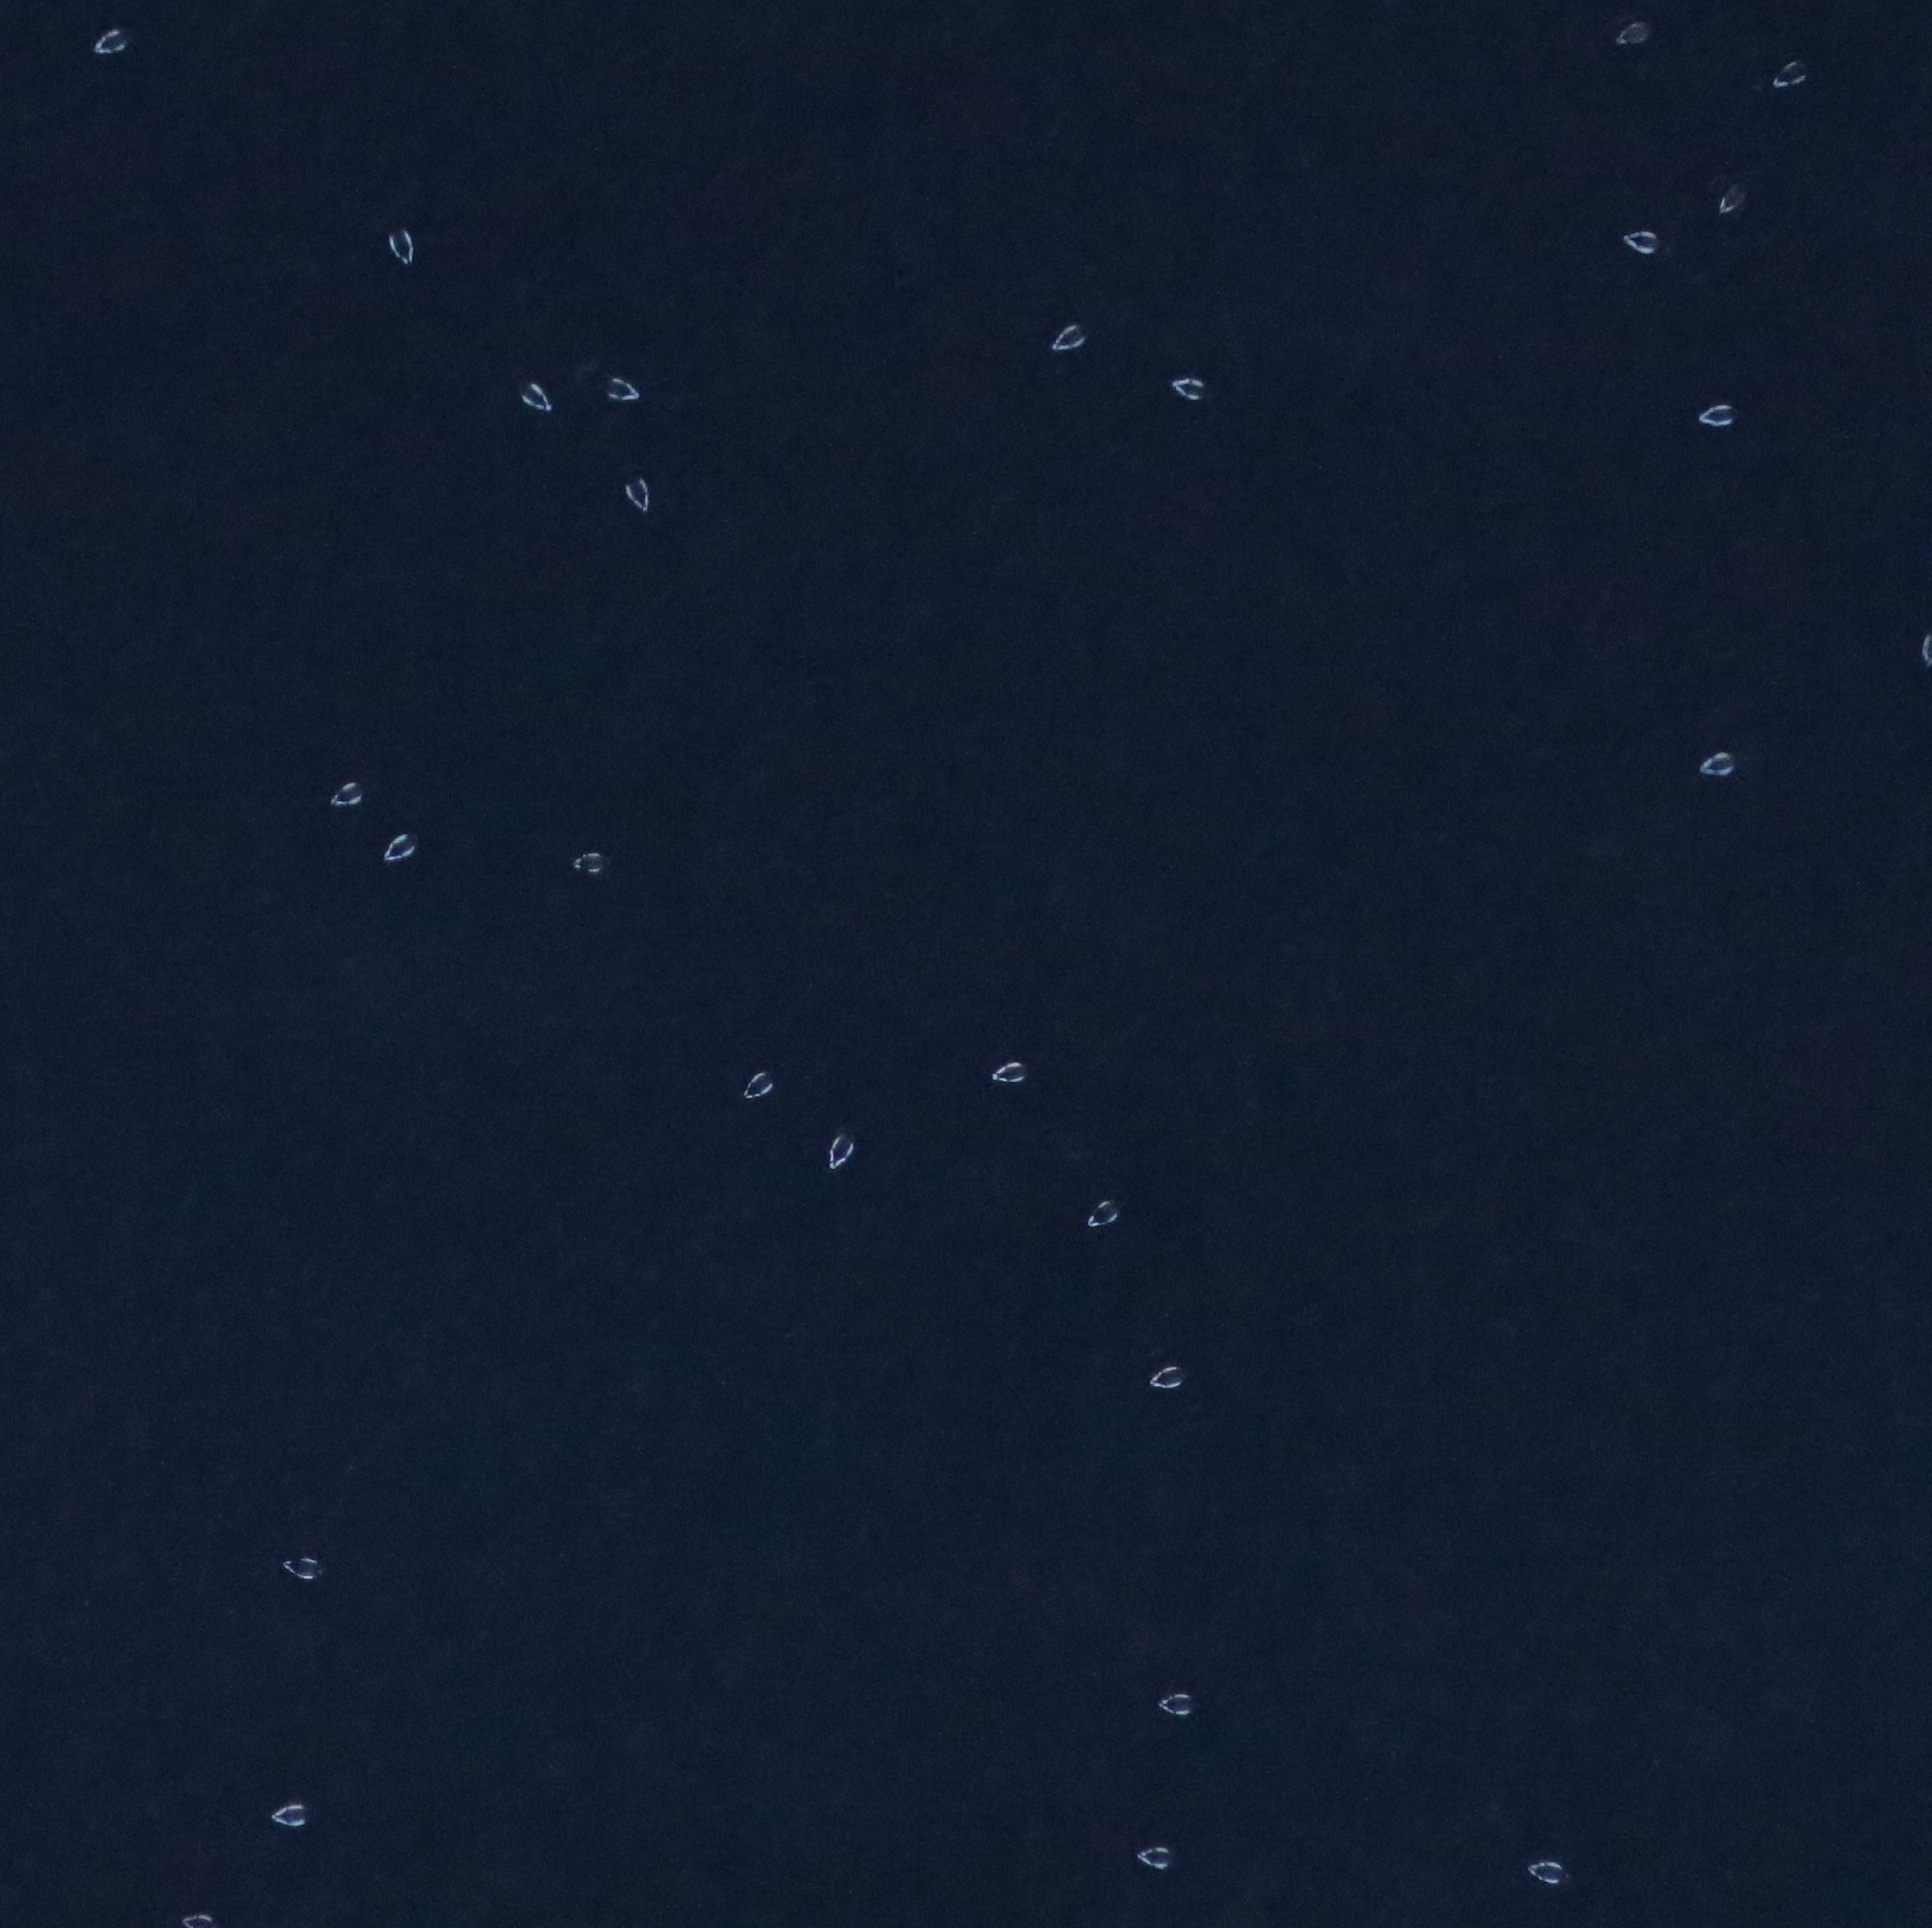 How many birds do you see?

26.